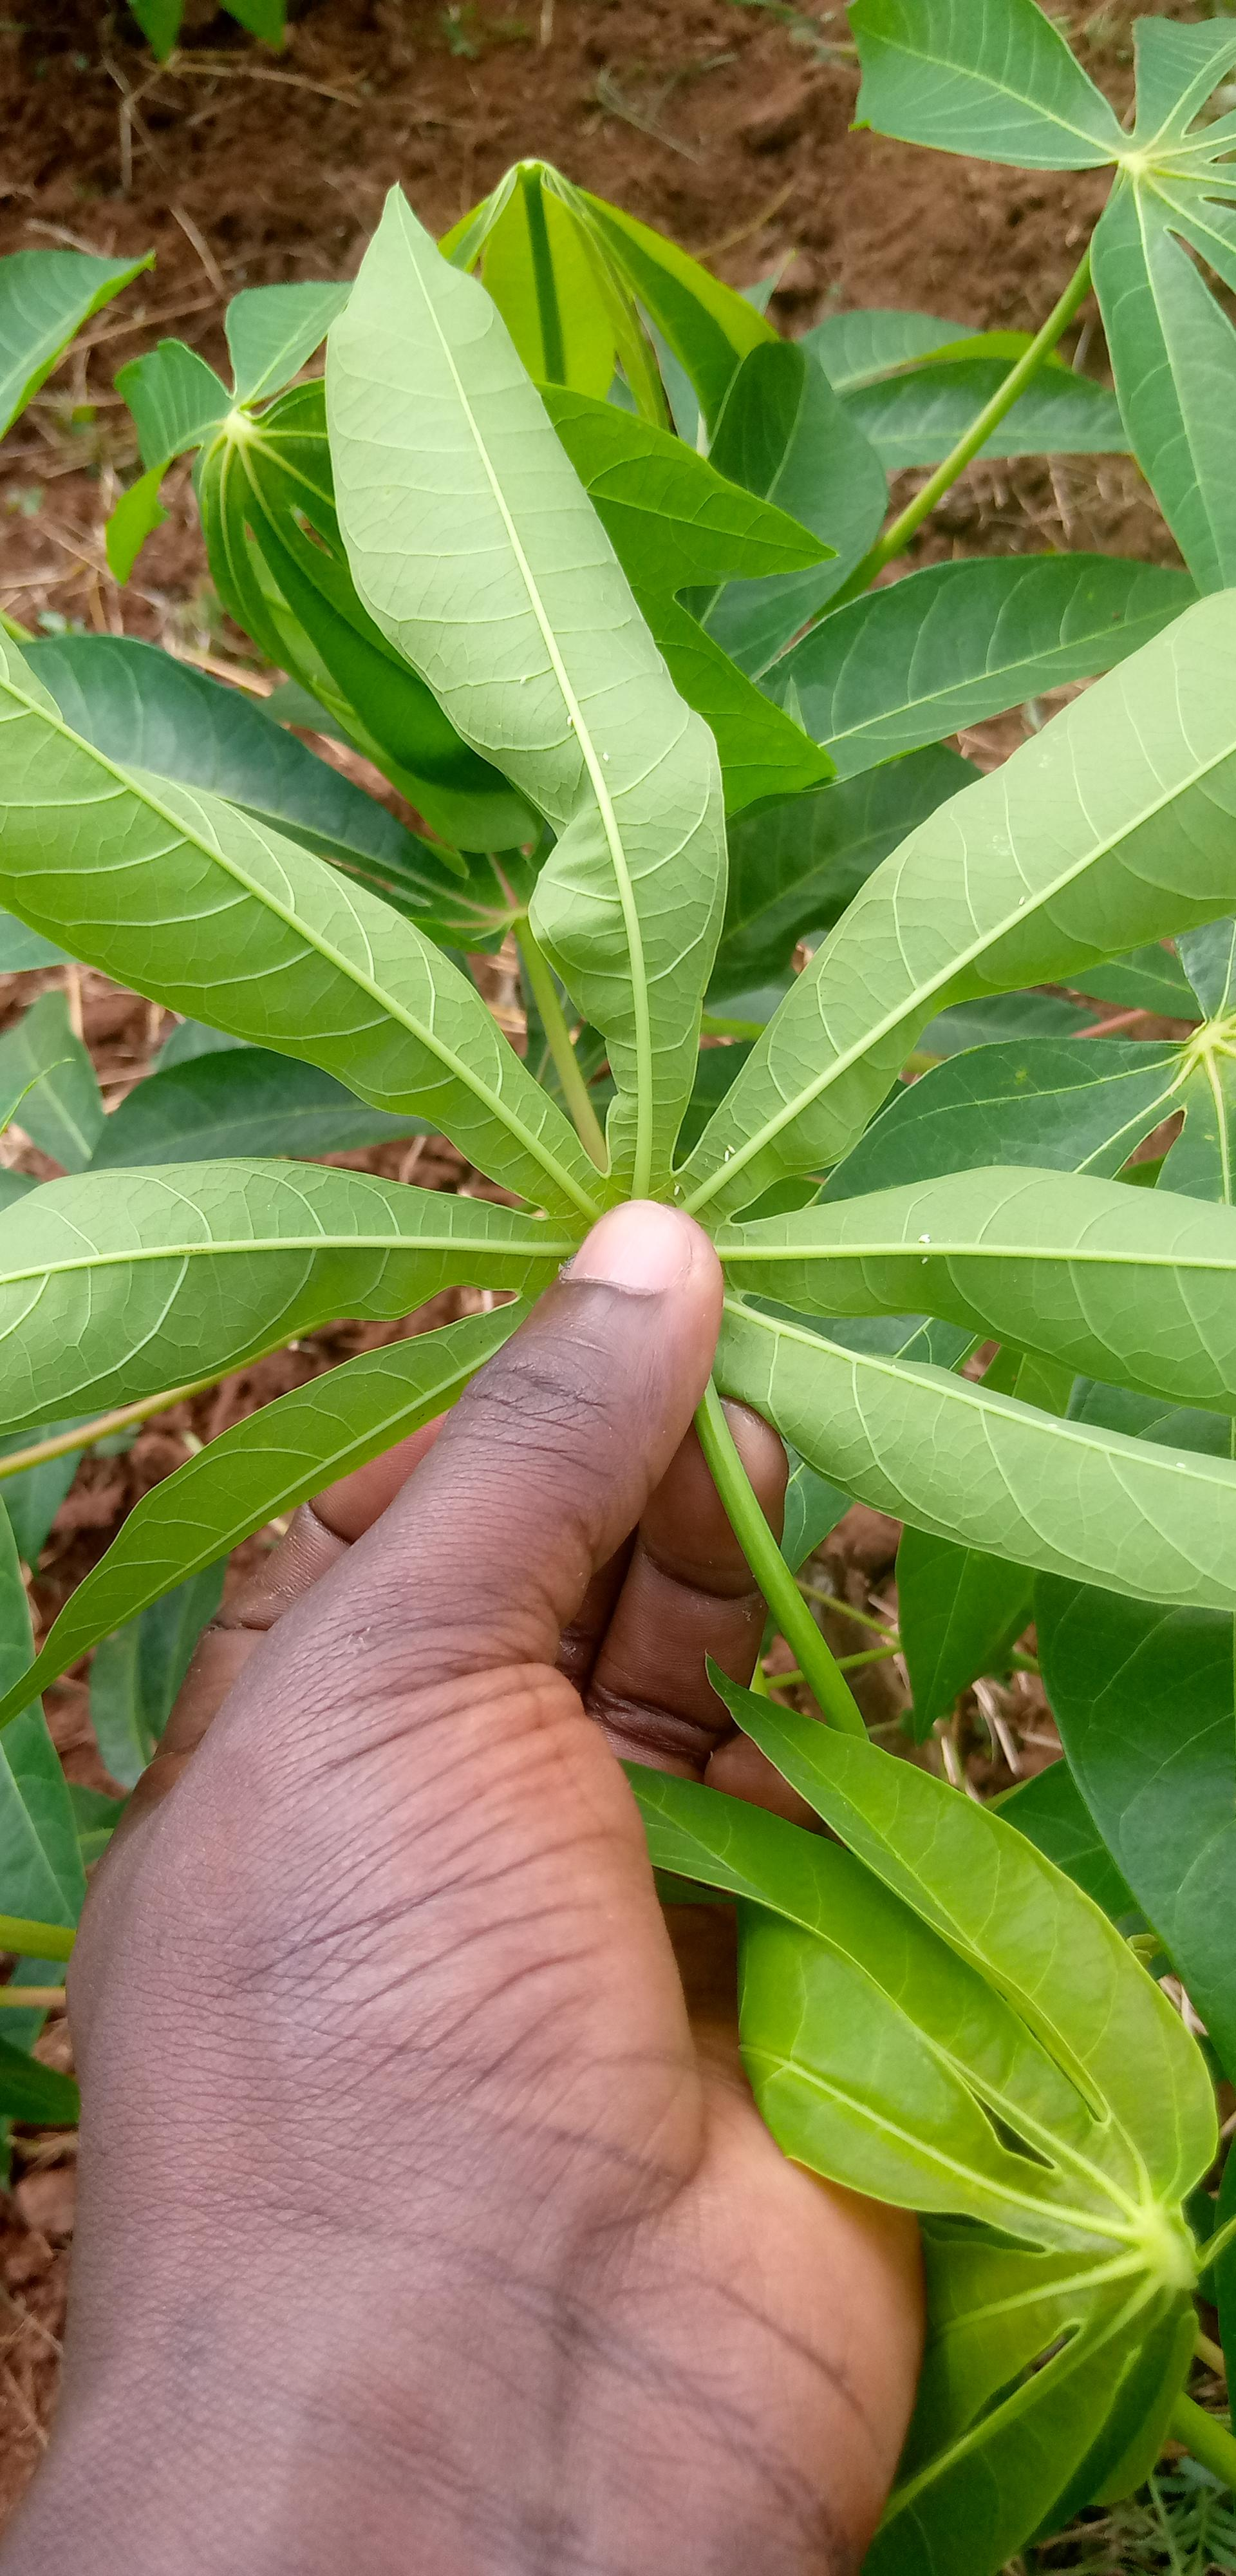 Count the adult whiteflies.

11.